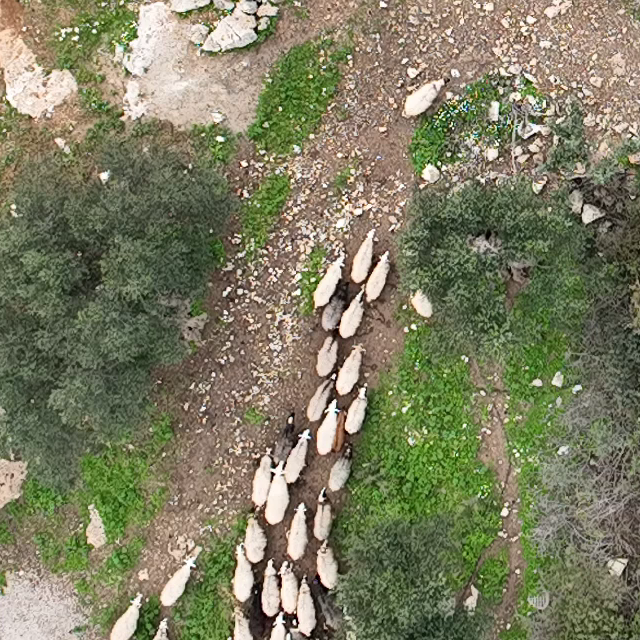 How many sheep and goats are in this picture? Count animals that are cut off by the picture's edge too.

33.